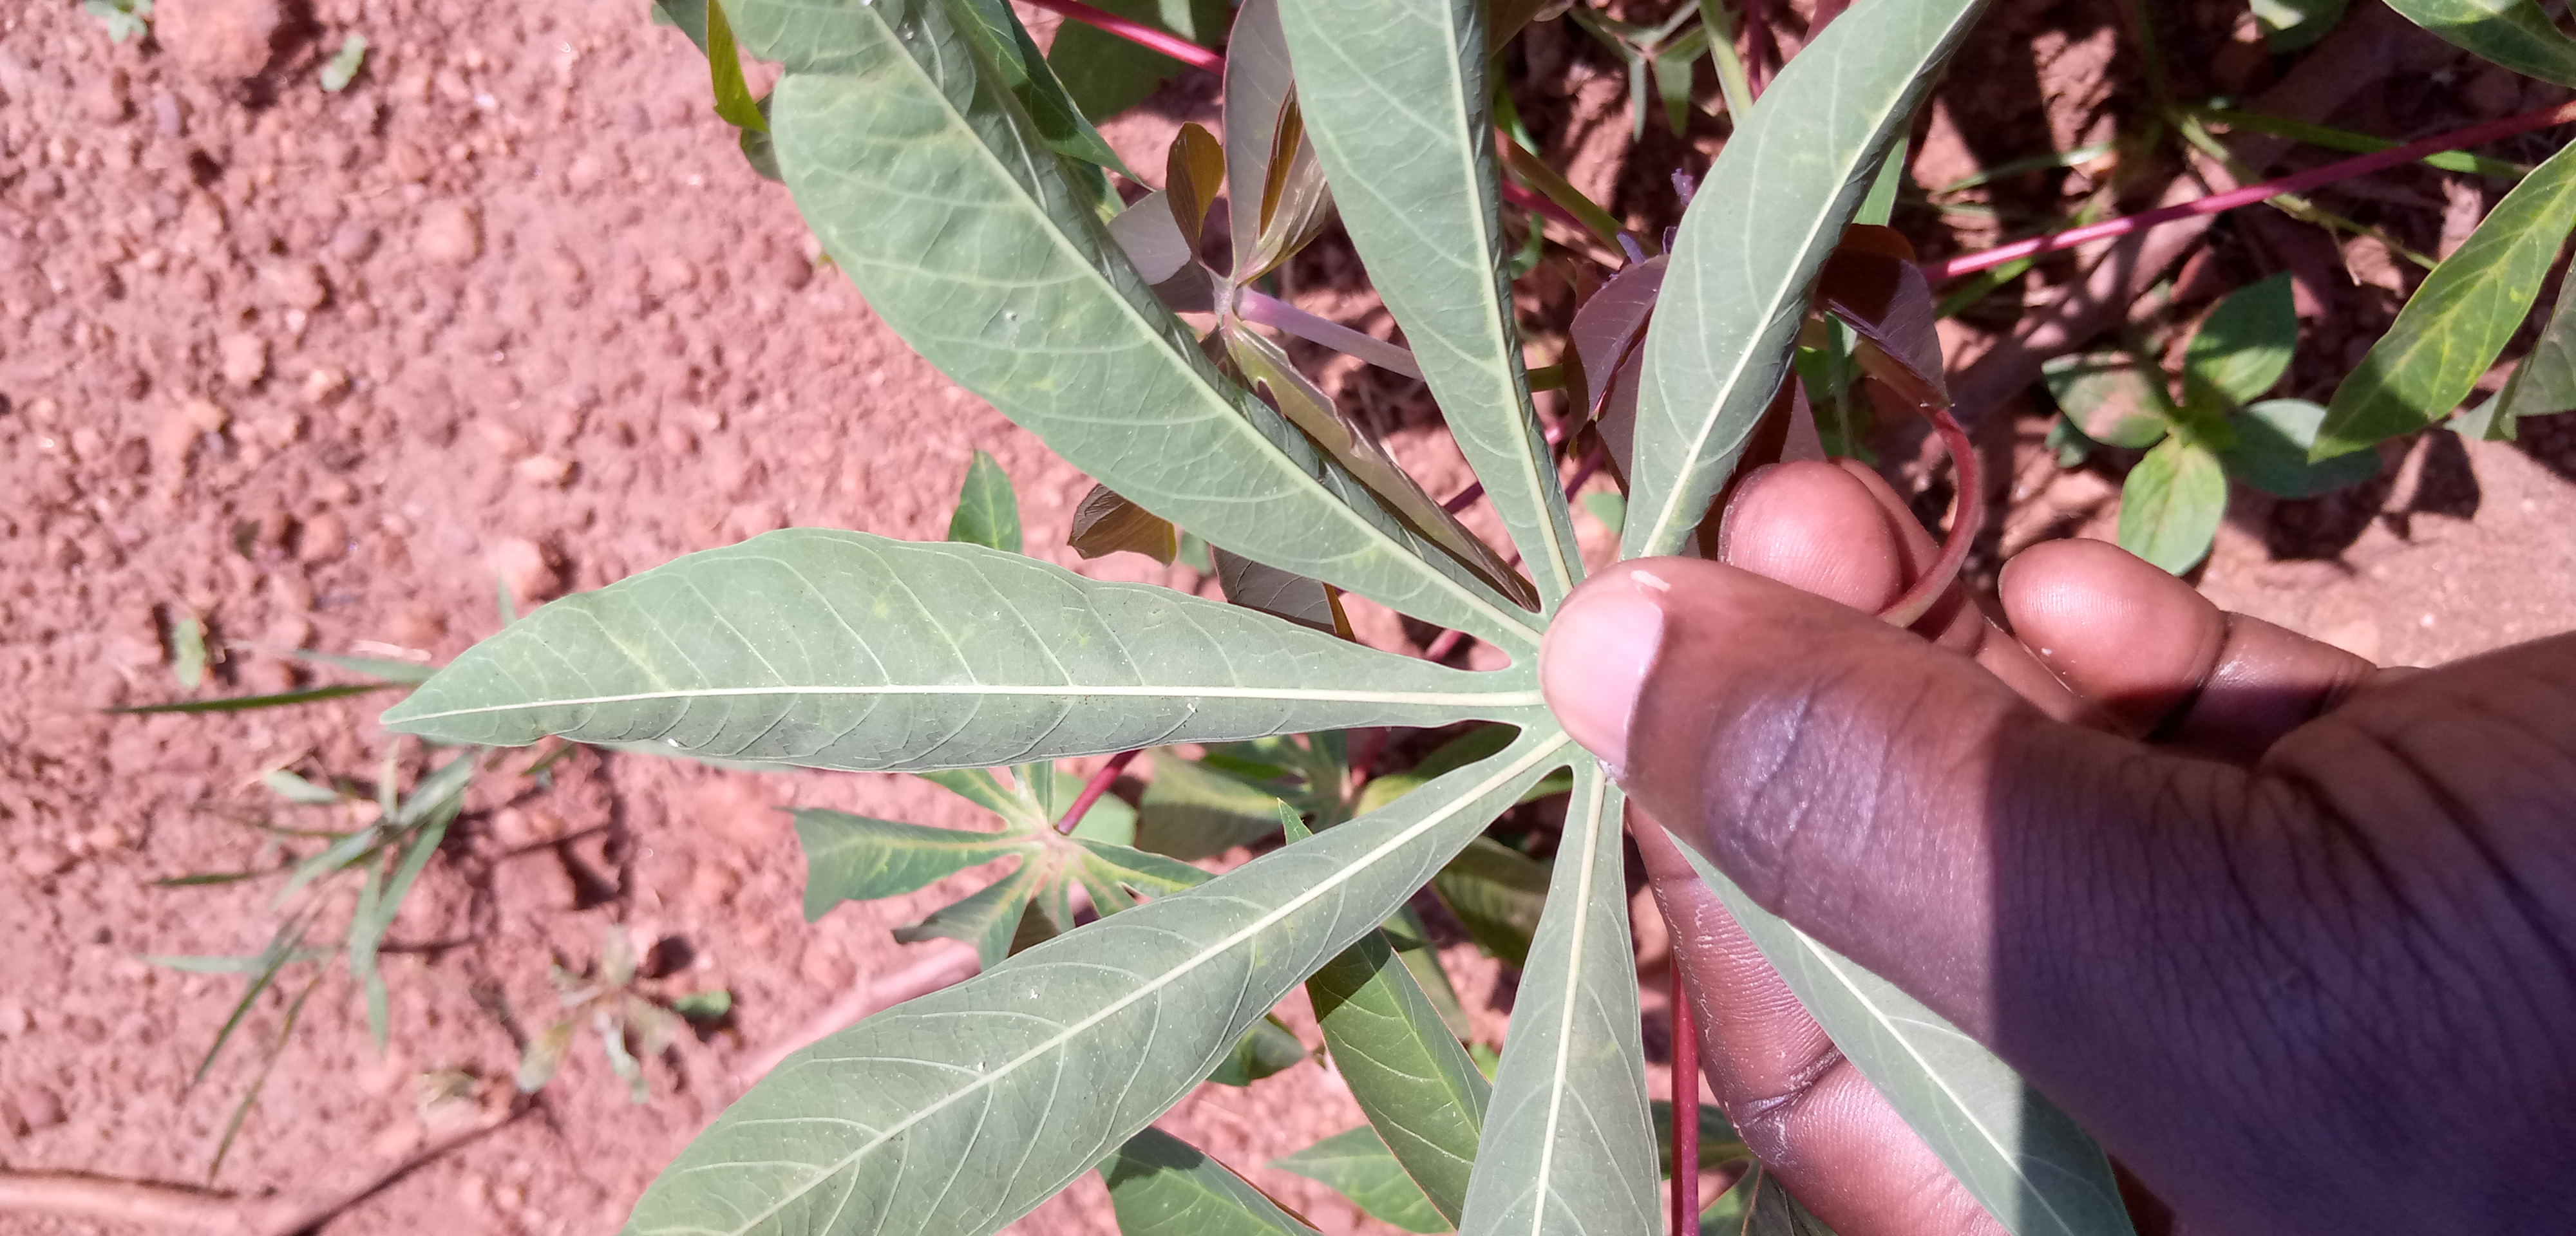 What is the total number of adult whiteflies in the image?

6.